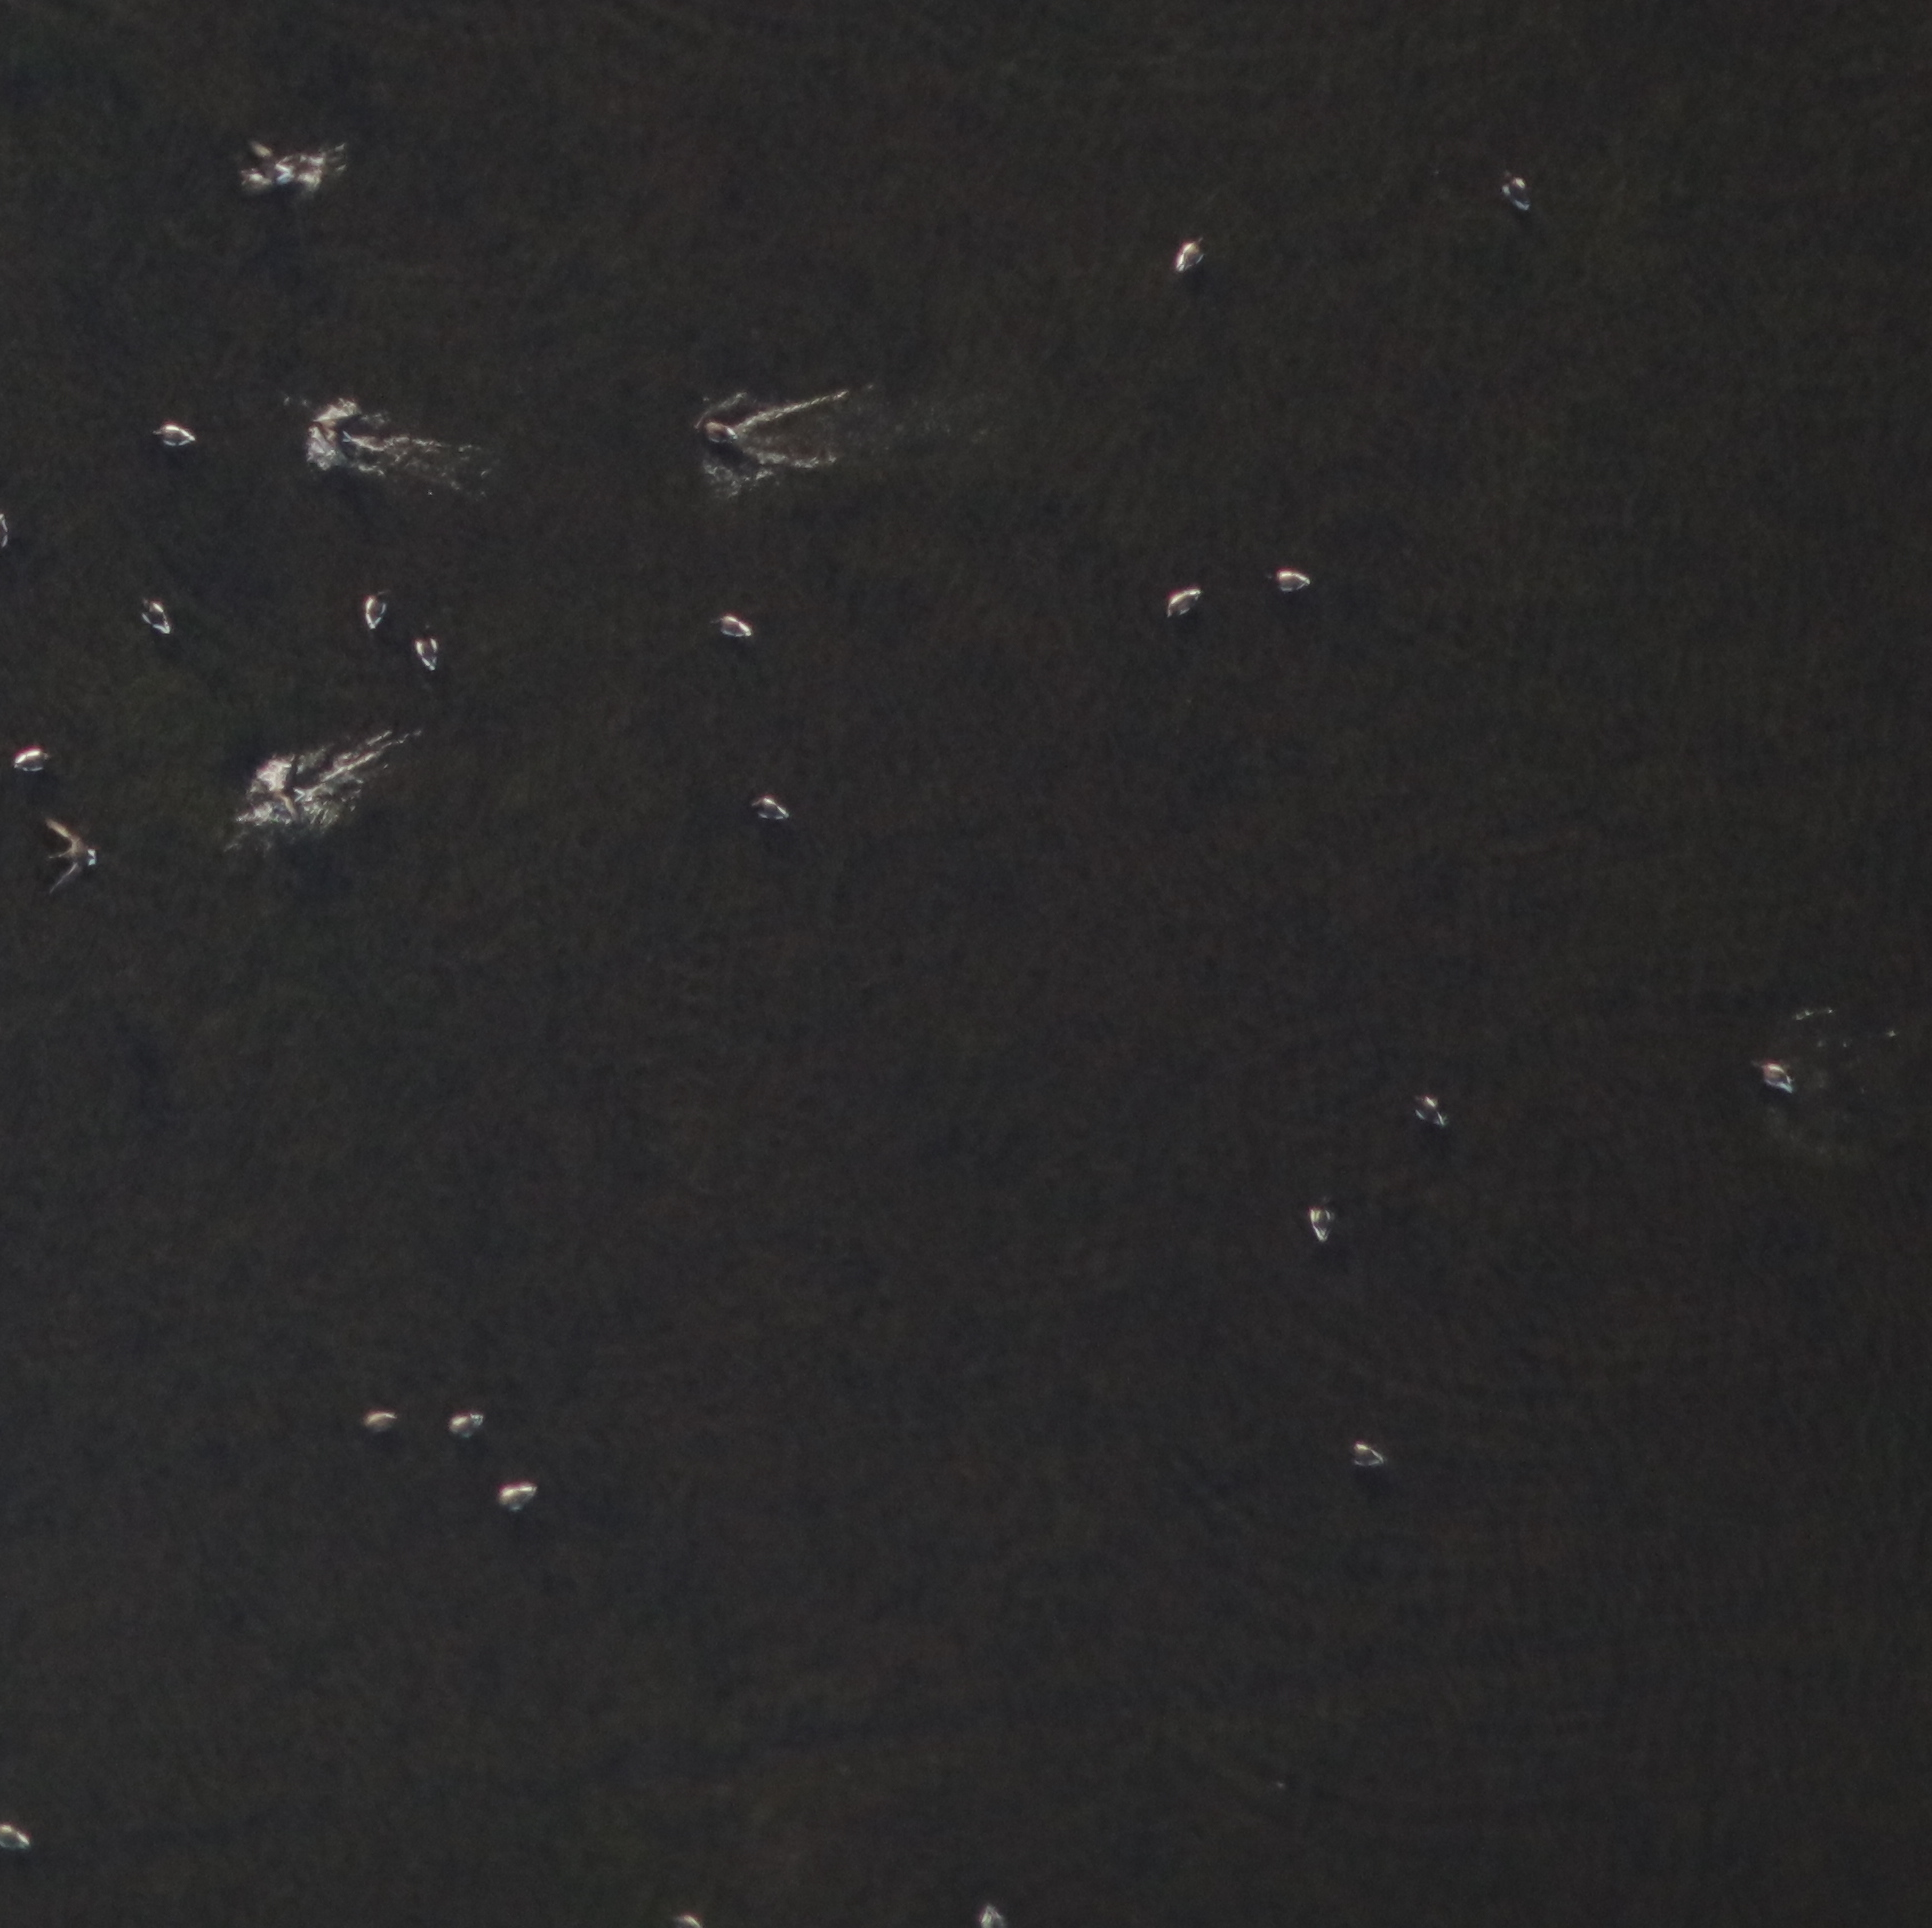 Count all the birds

24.